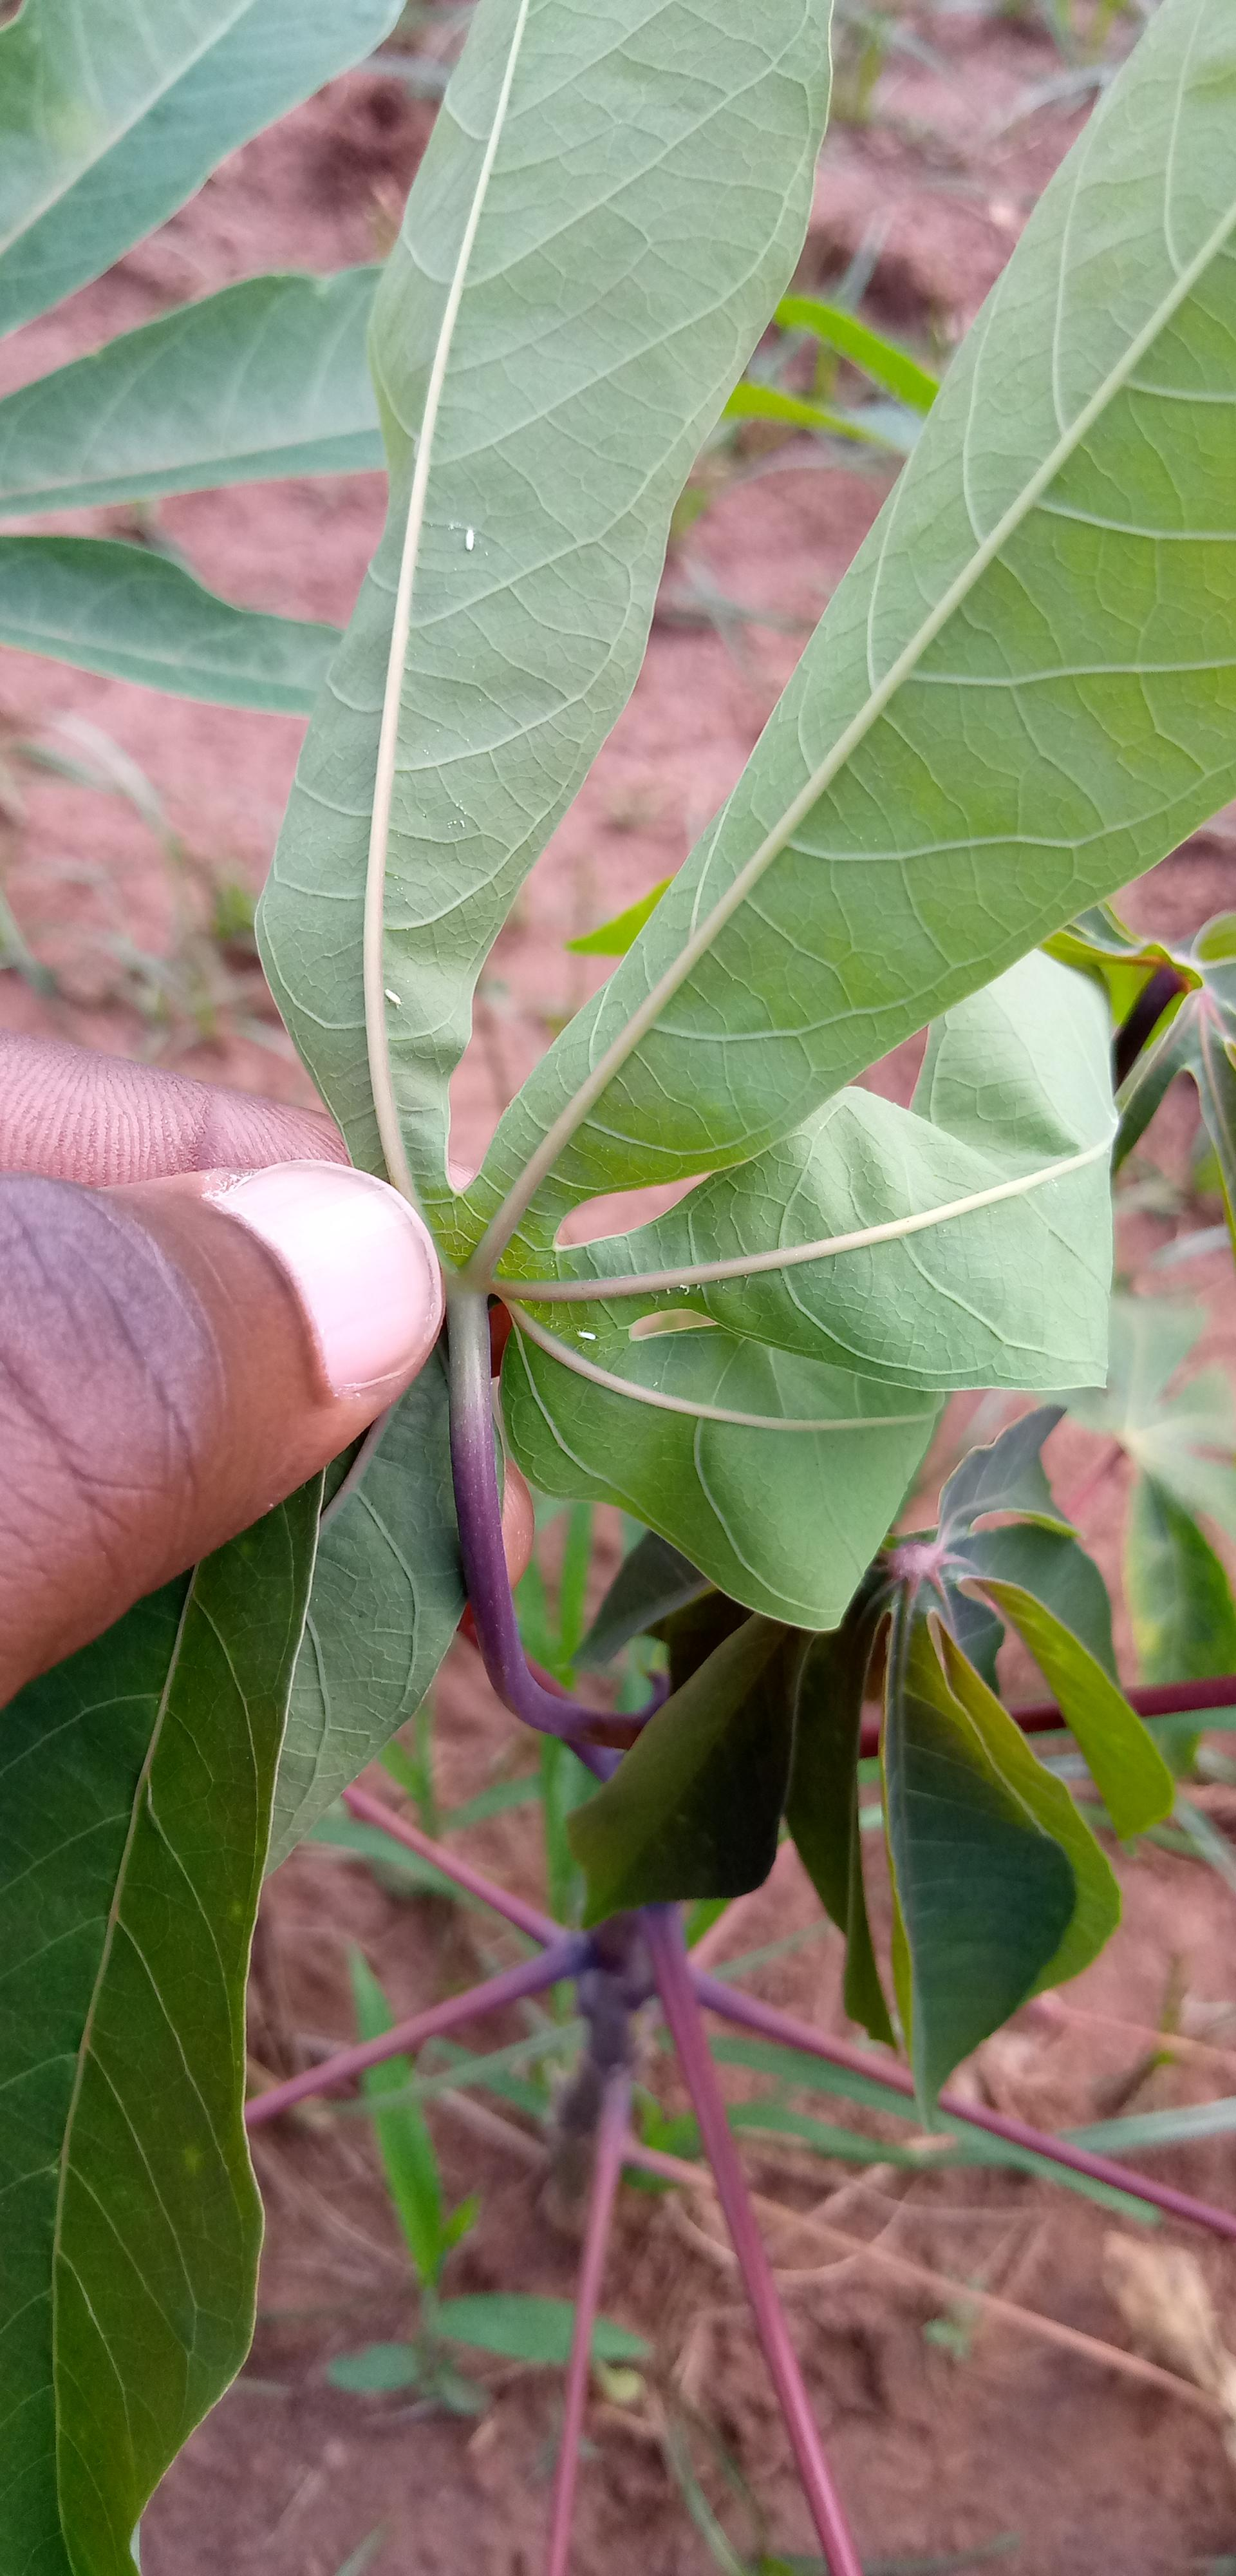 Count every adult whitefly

3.